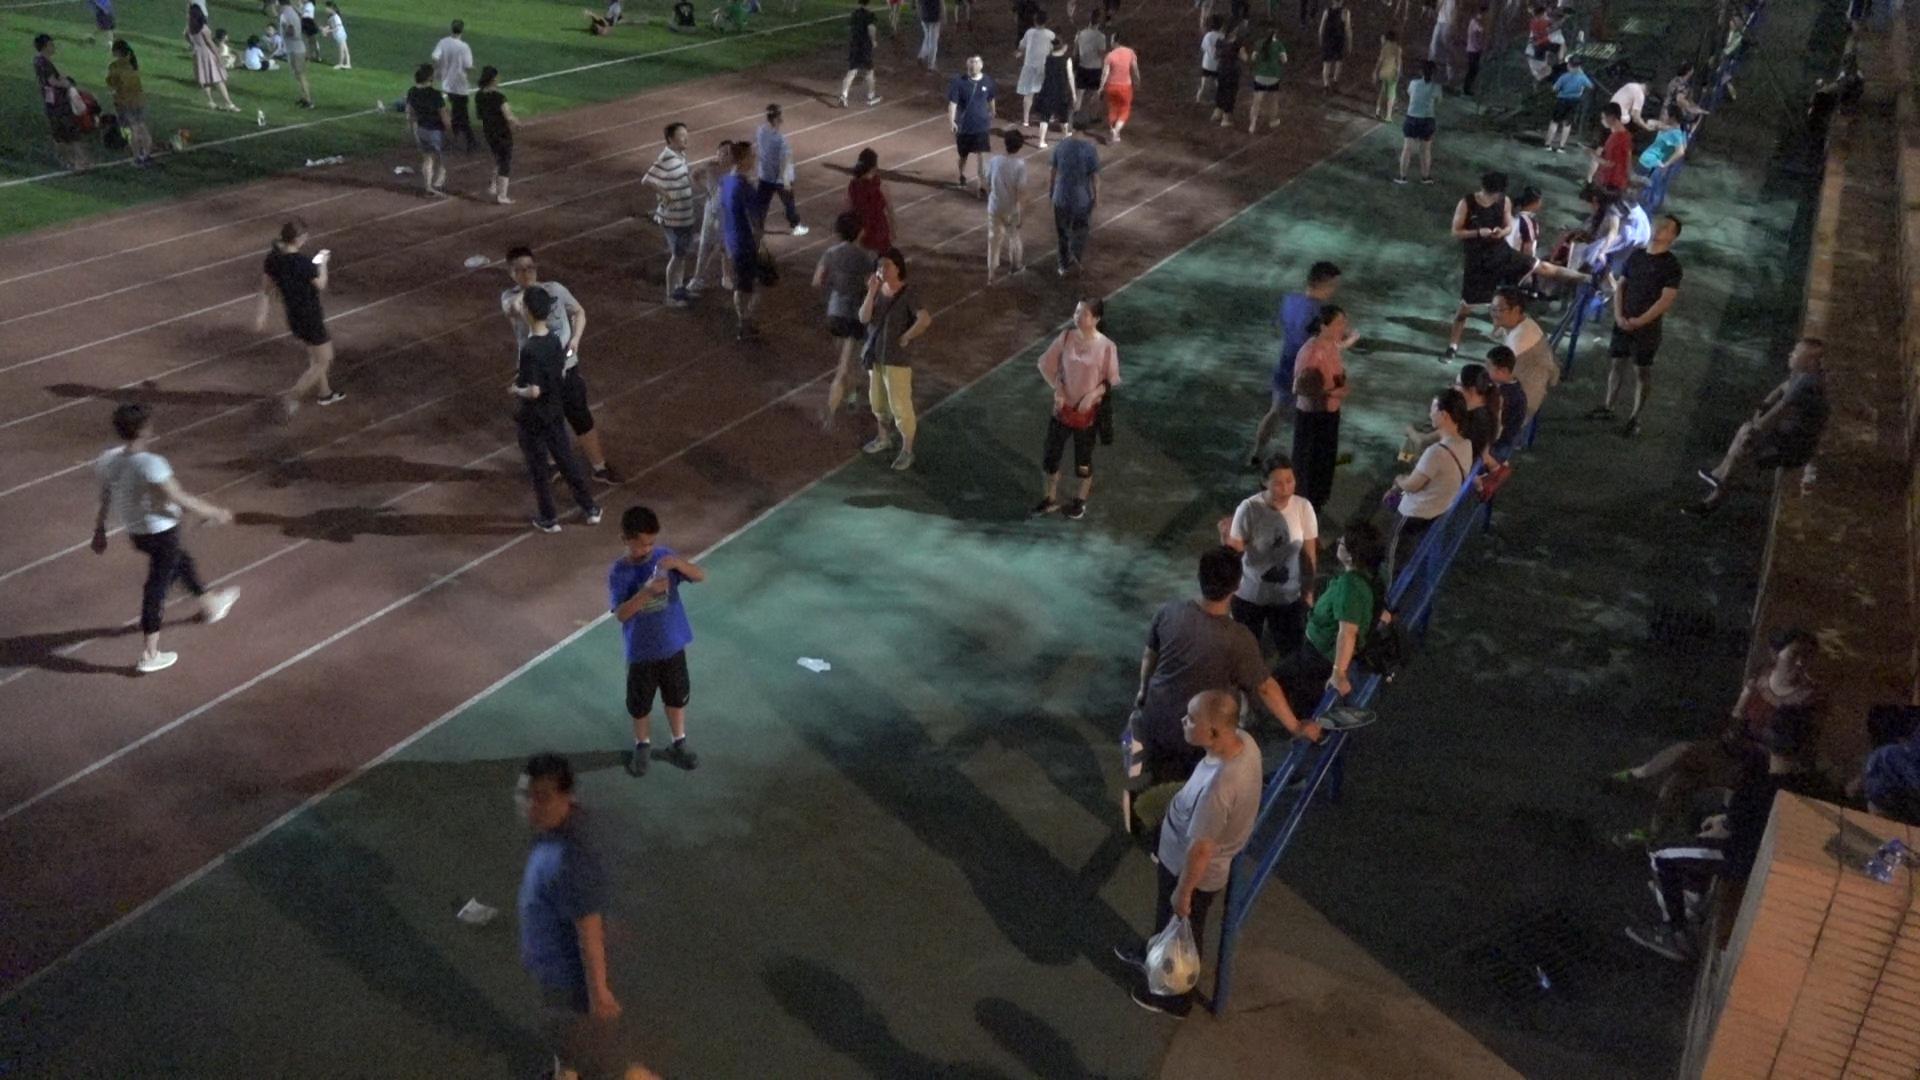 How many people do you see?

69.